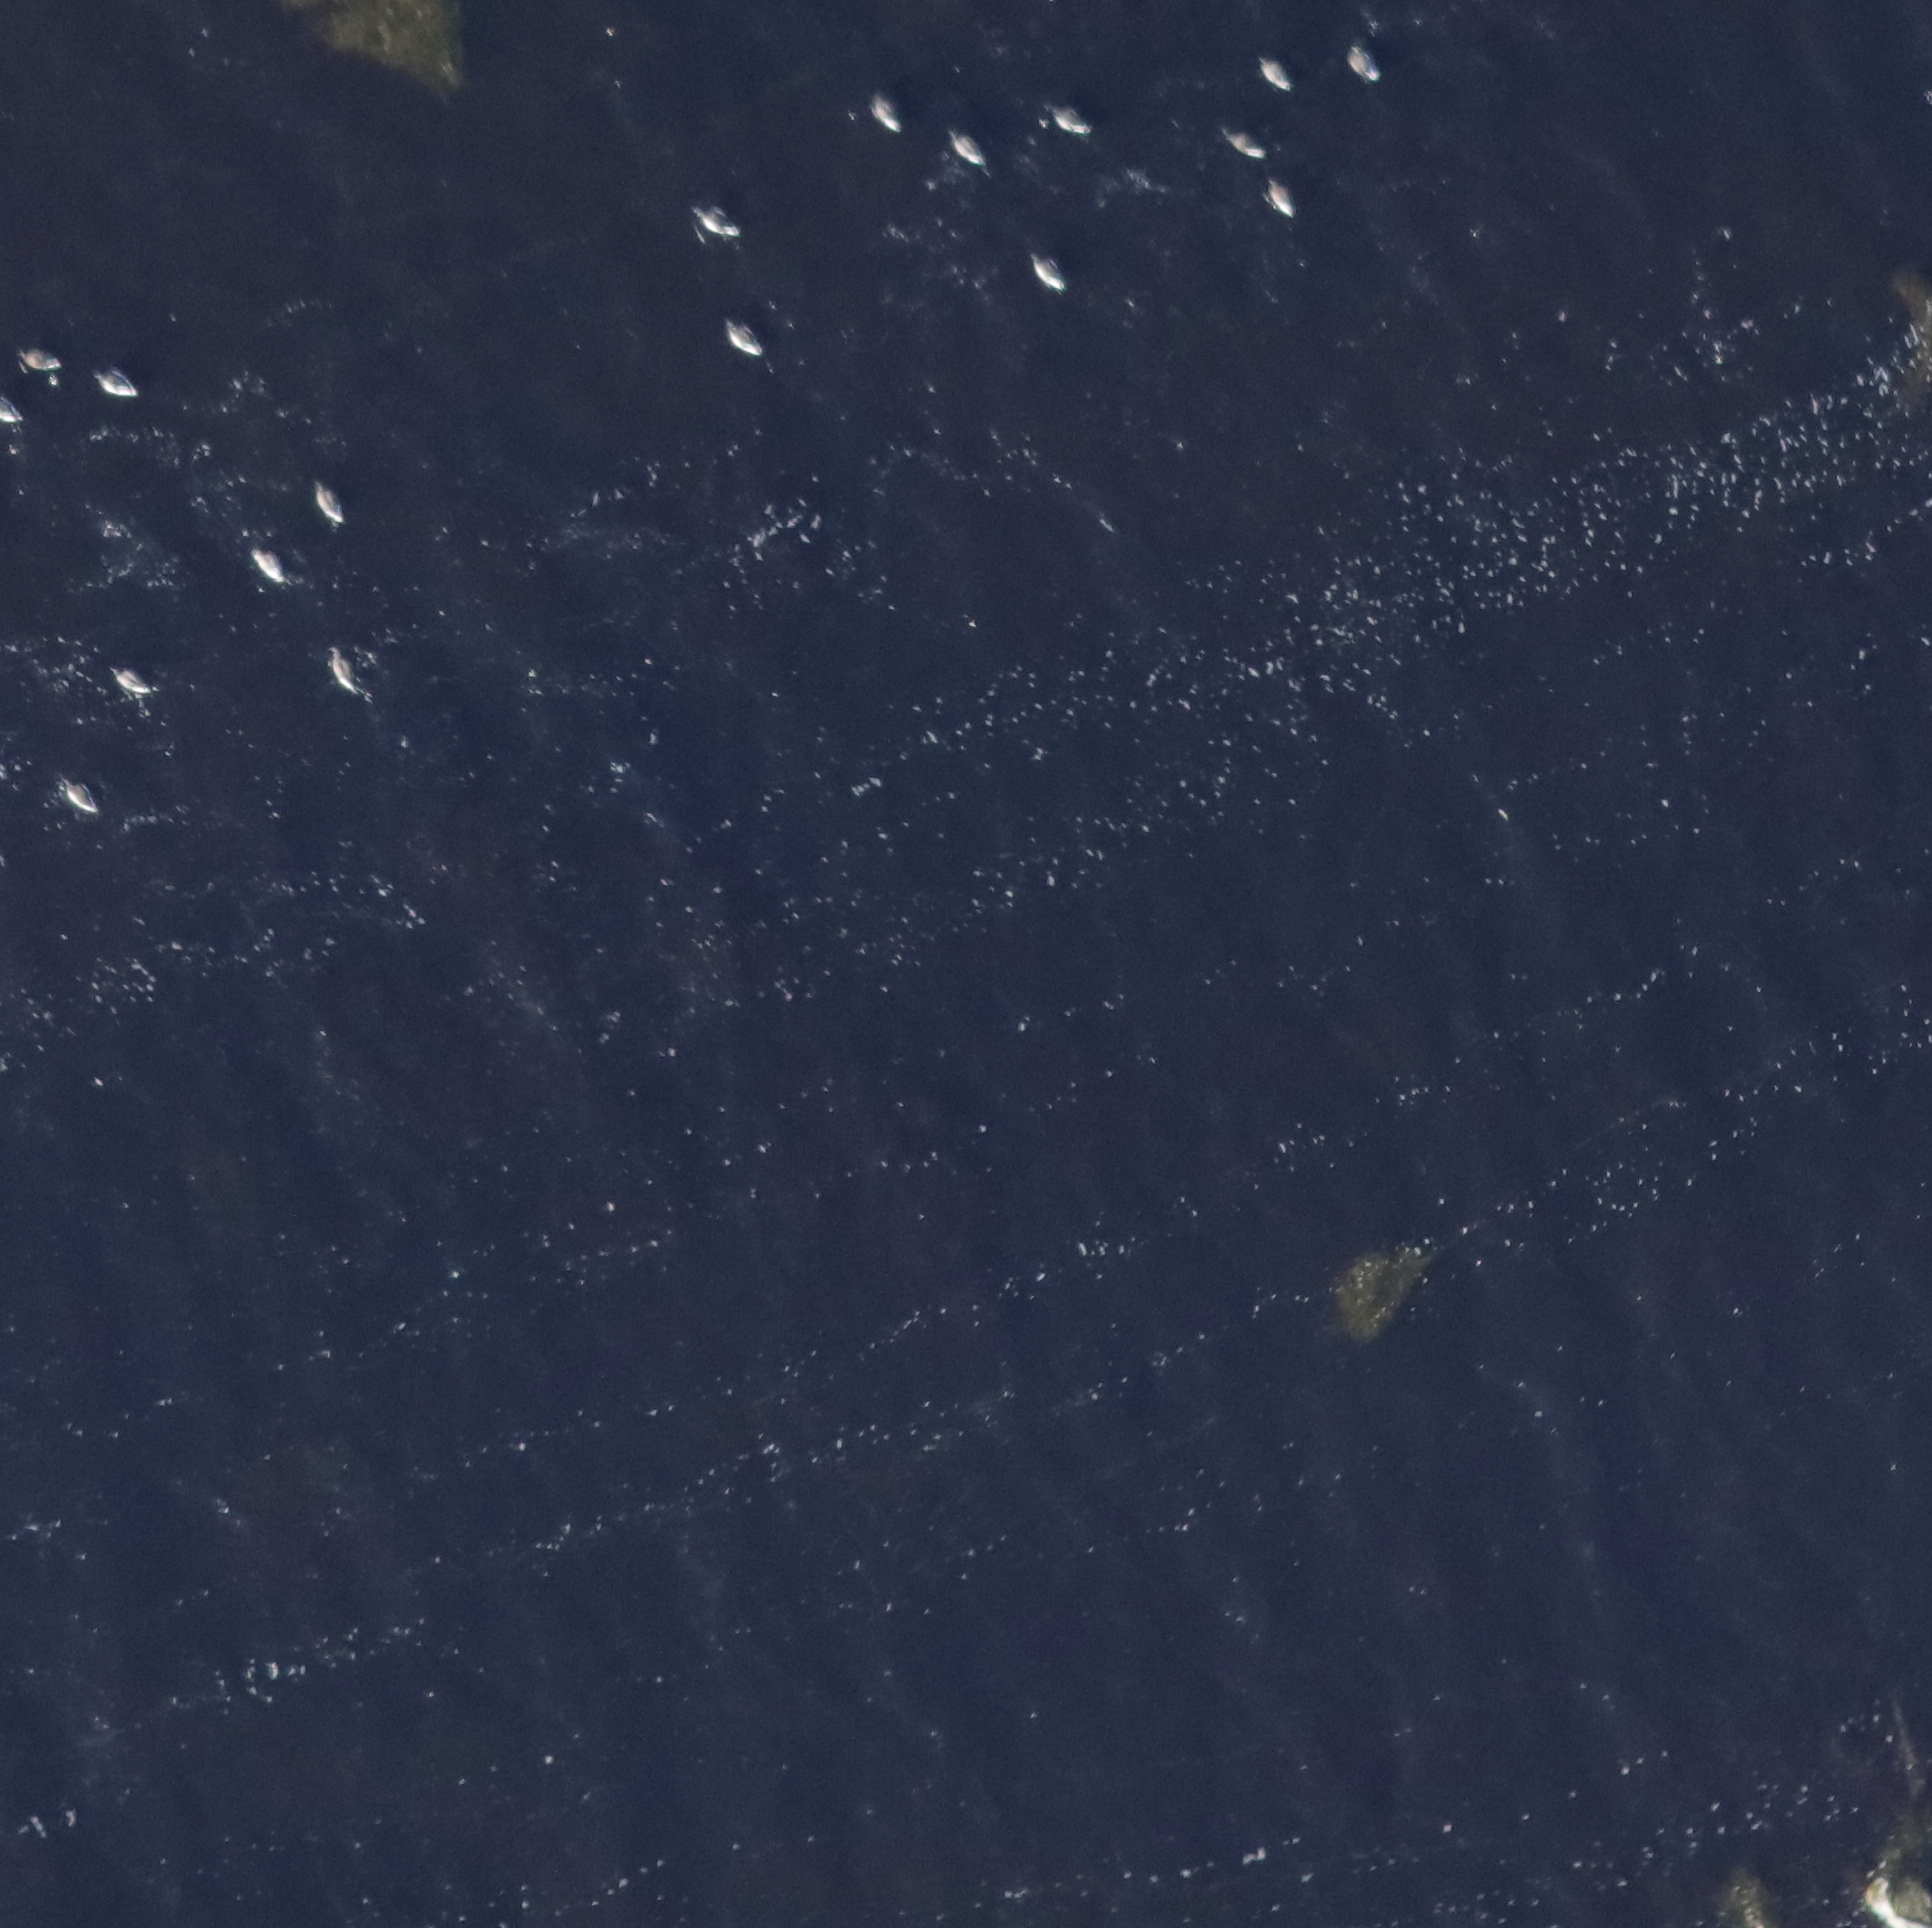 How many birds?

18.